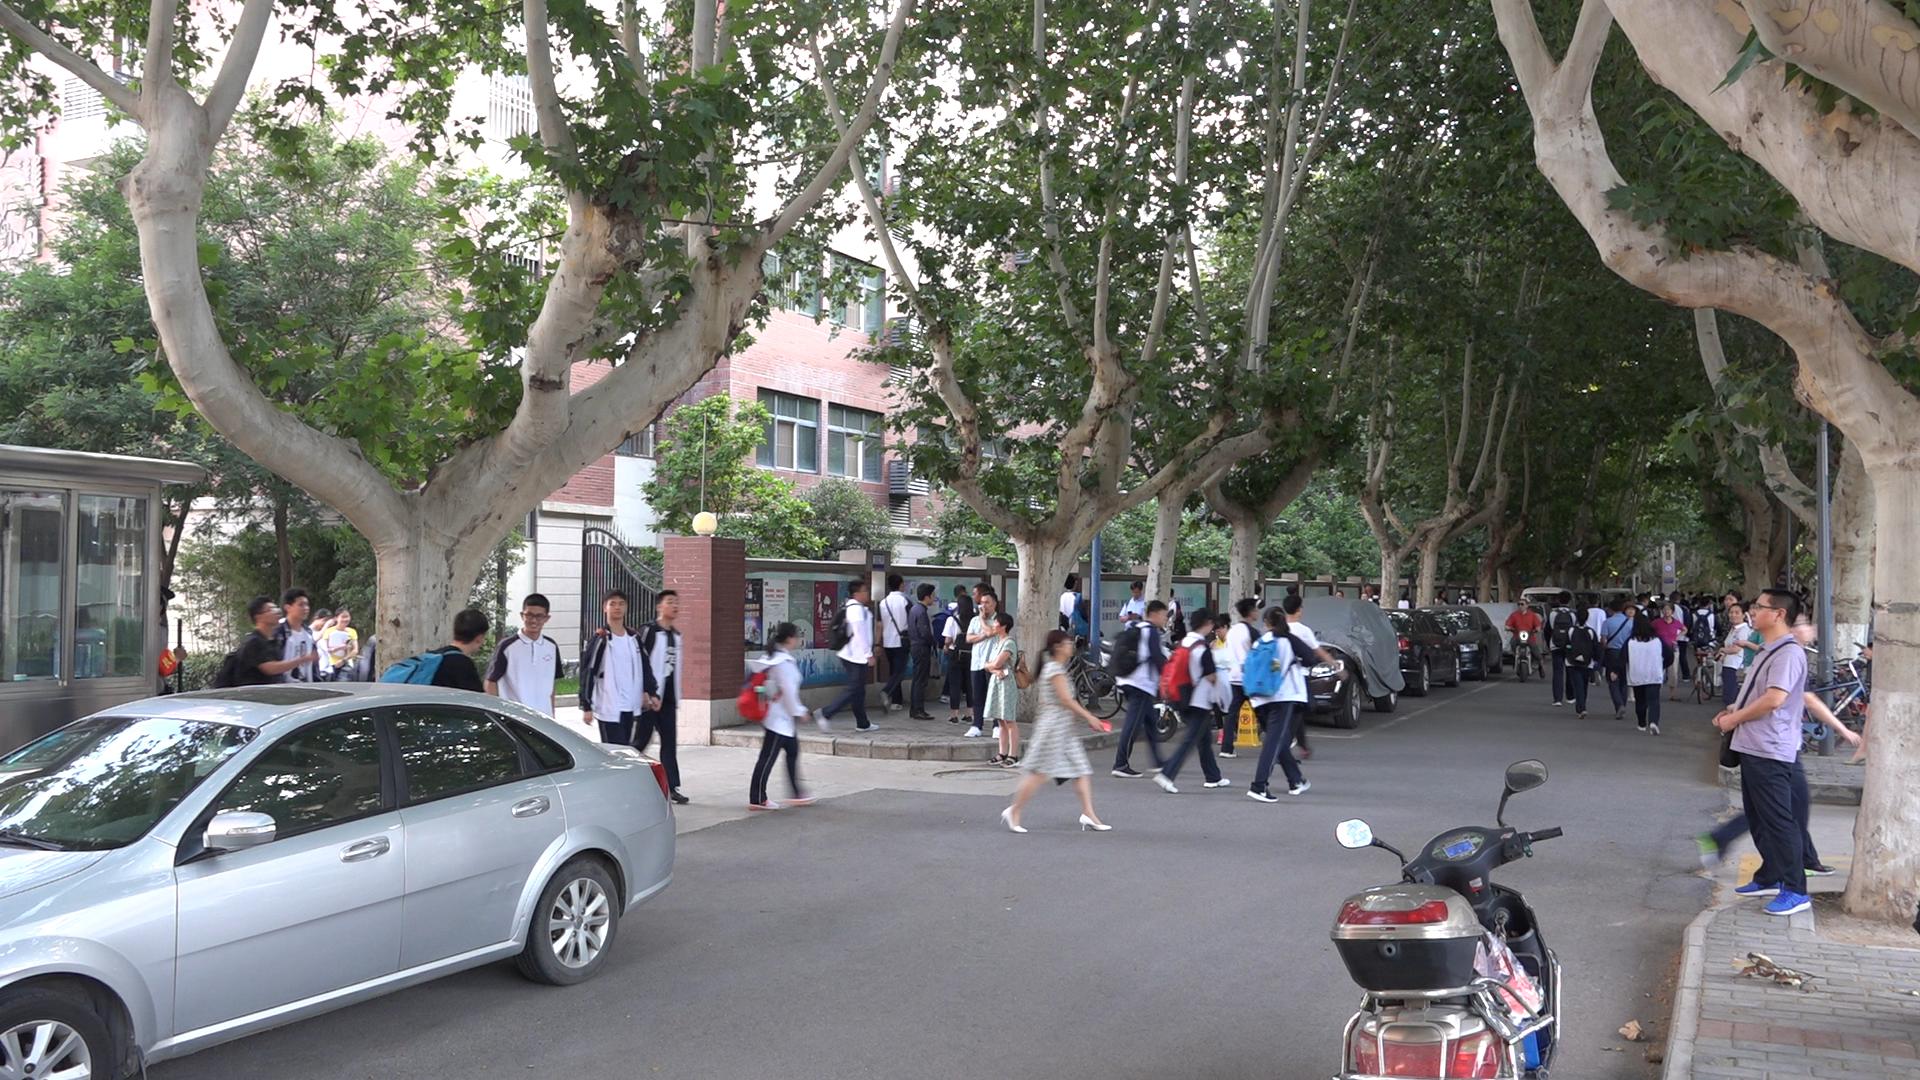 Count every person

49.